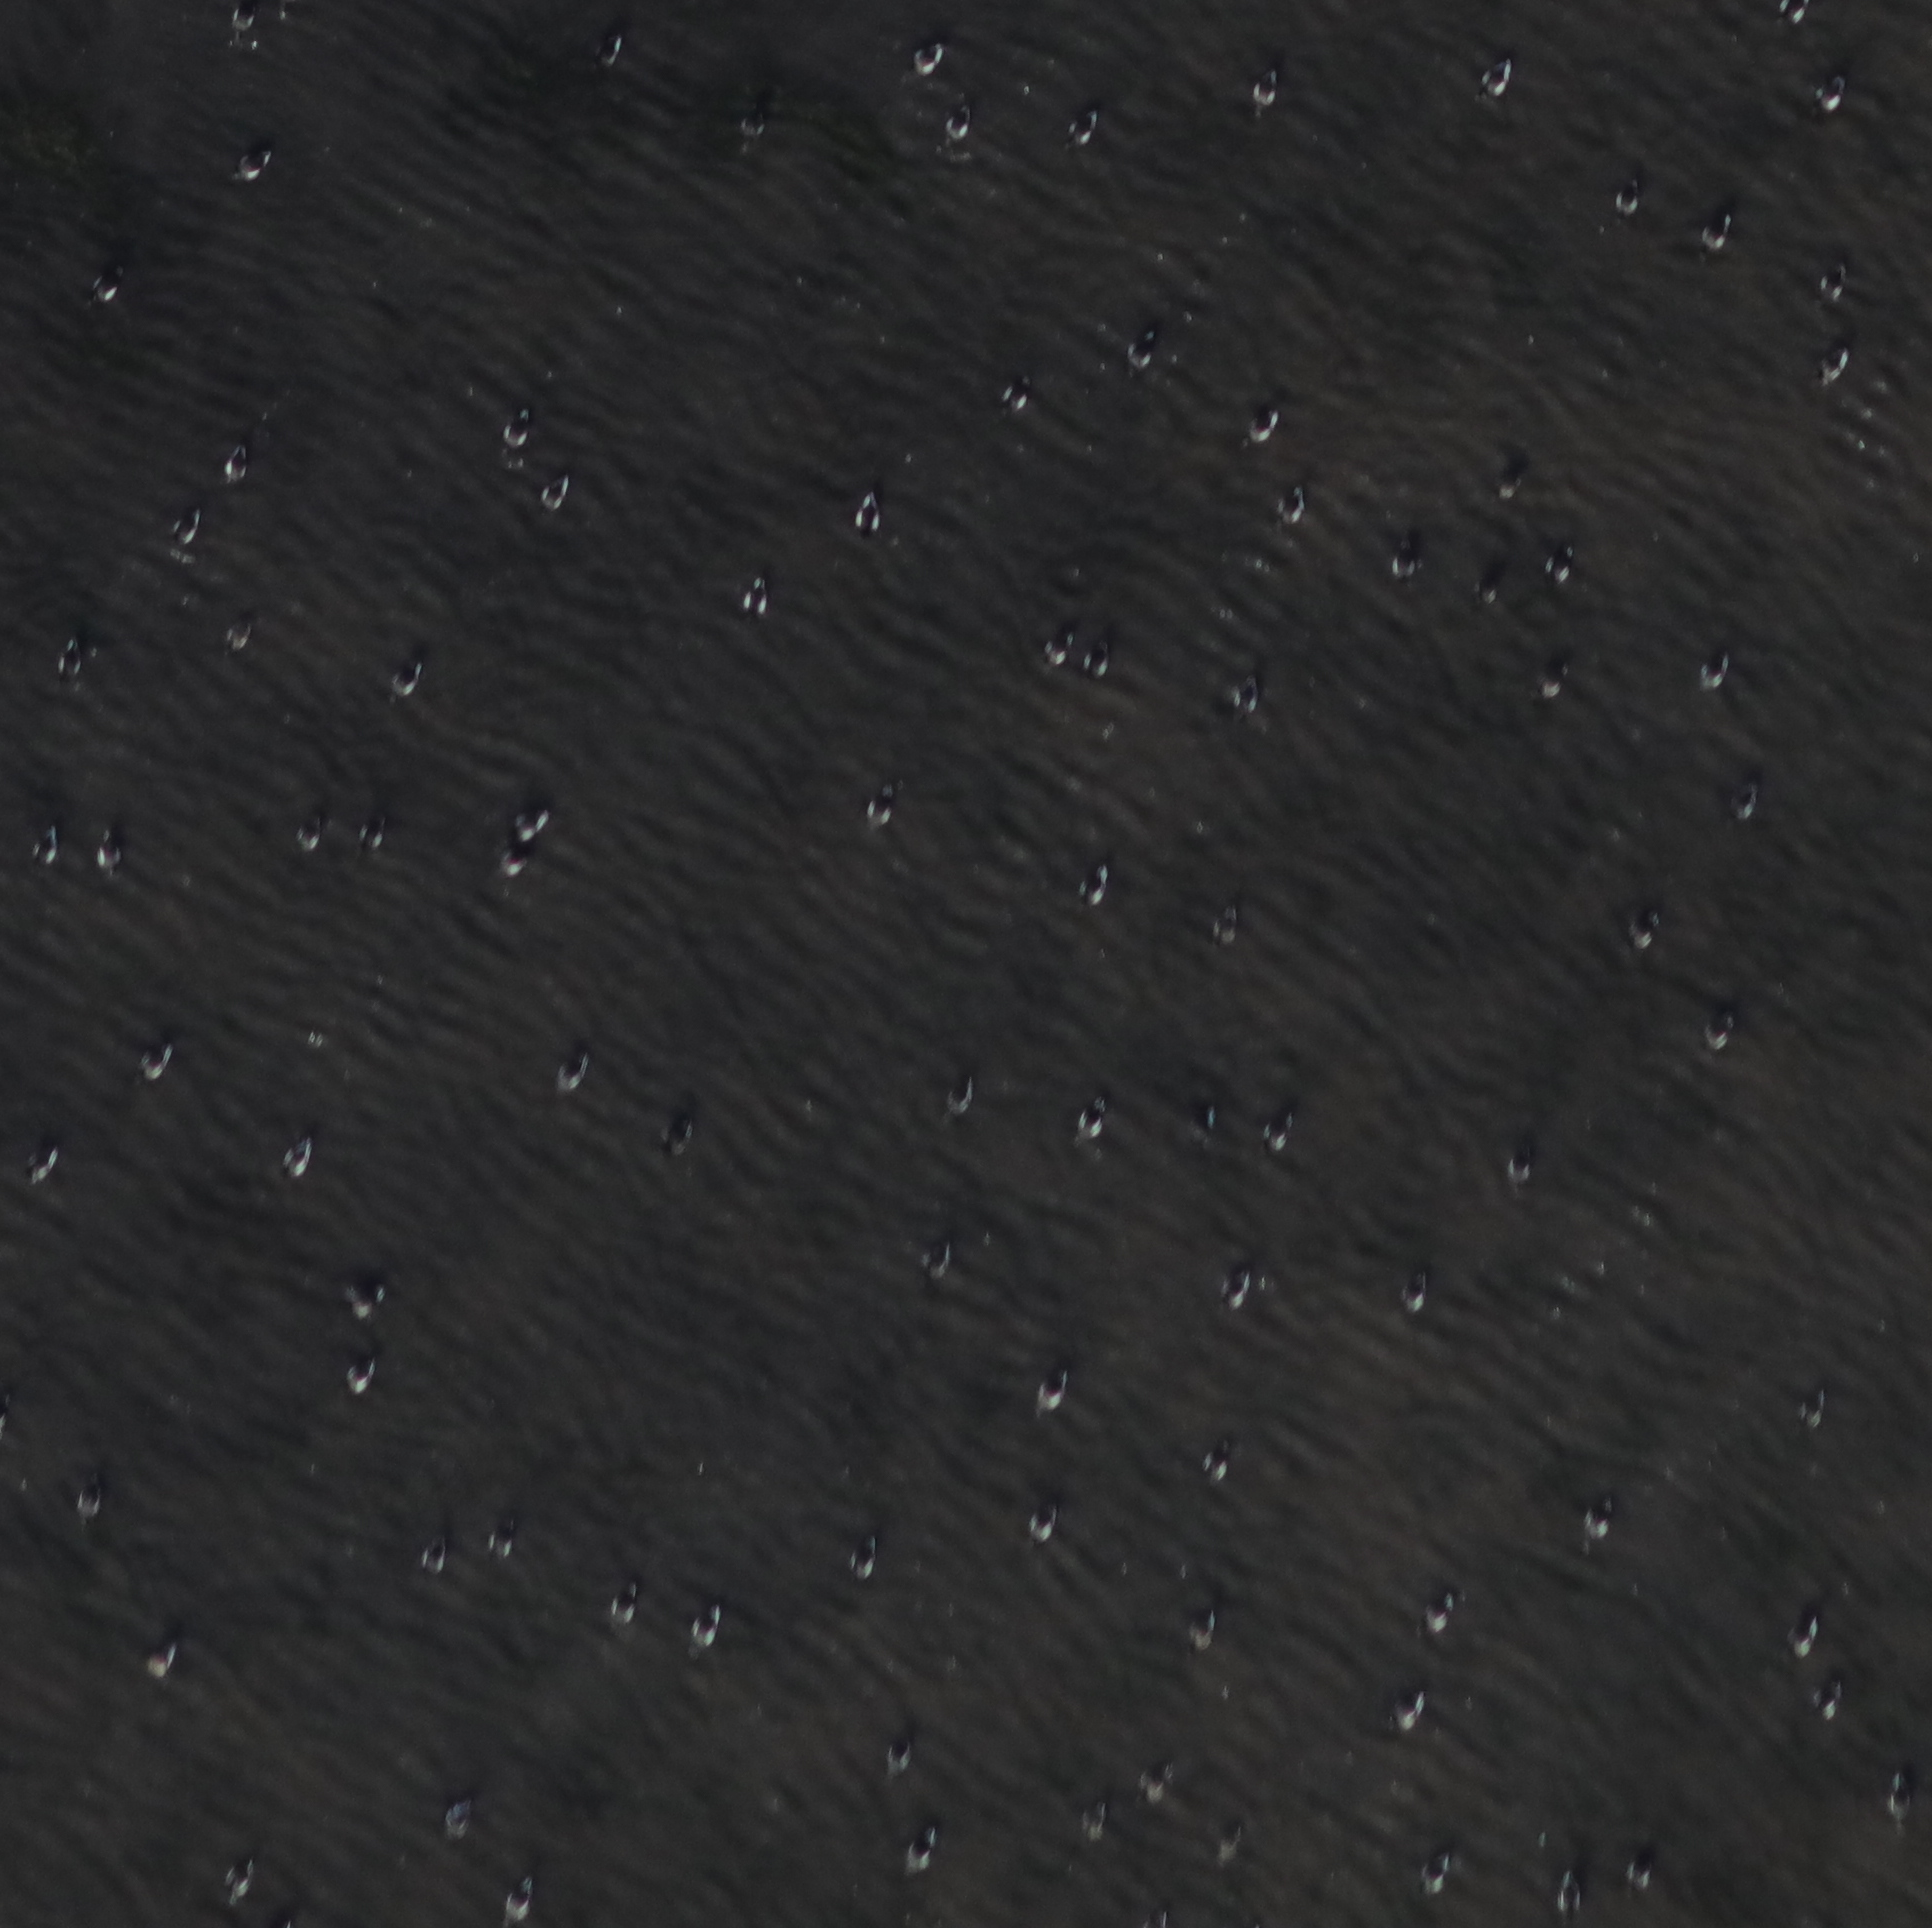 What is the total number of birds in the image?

93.